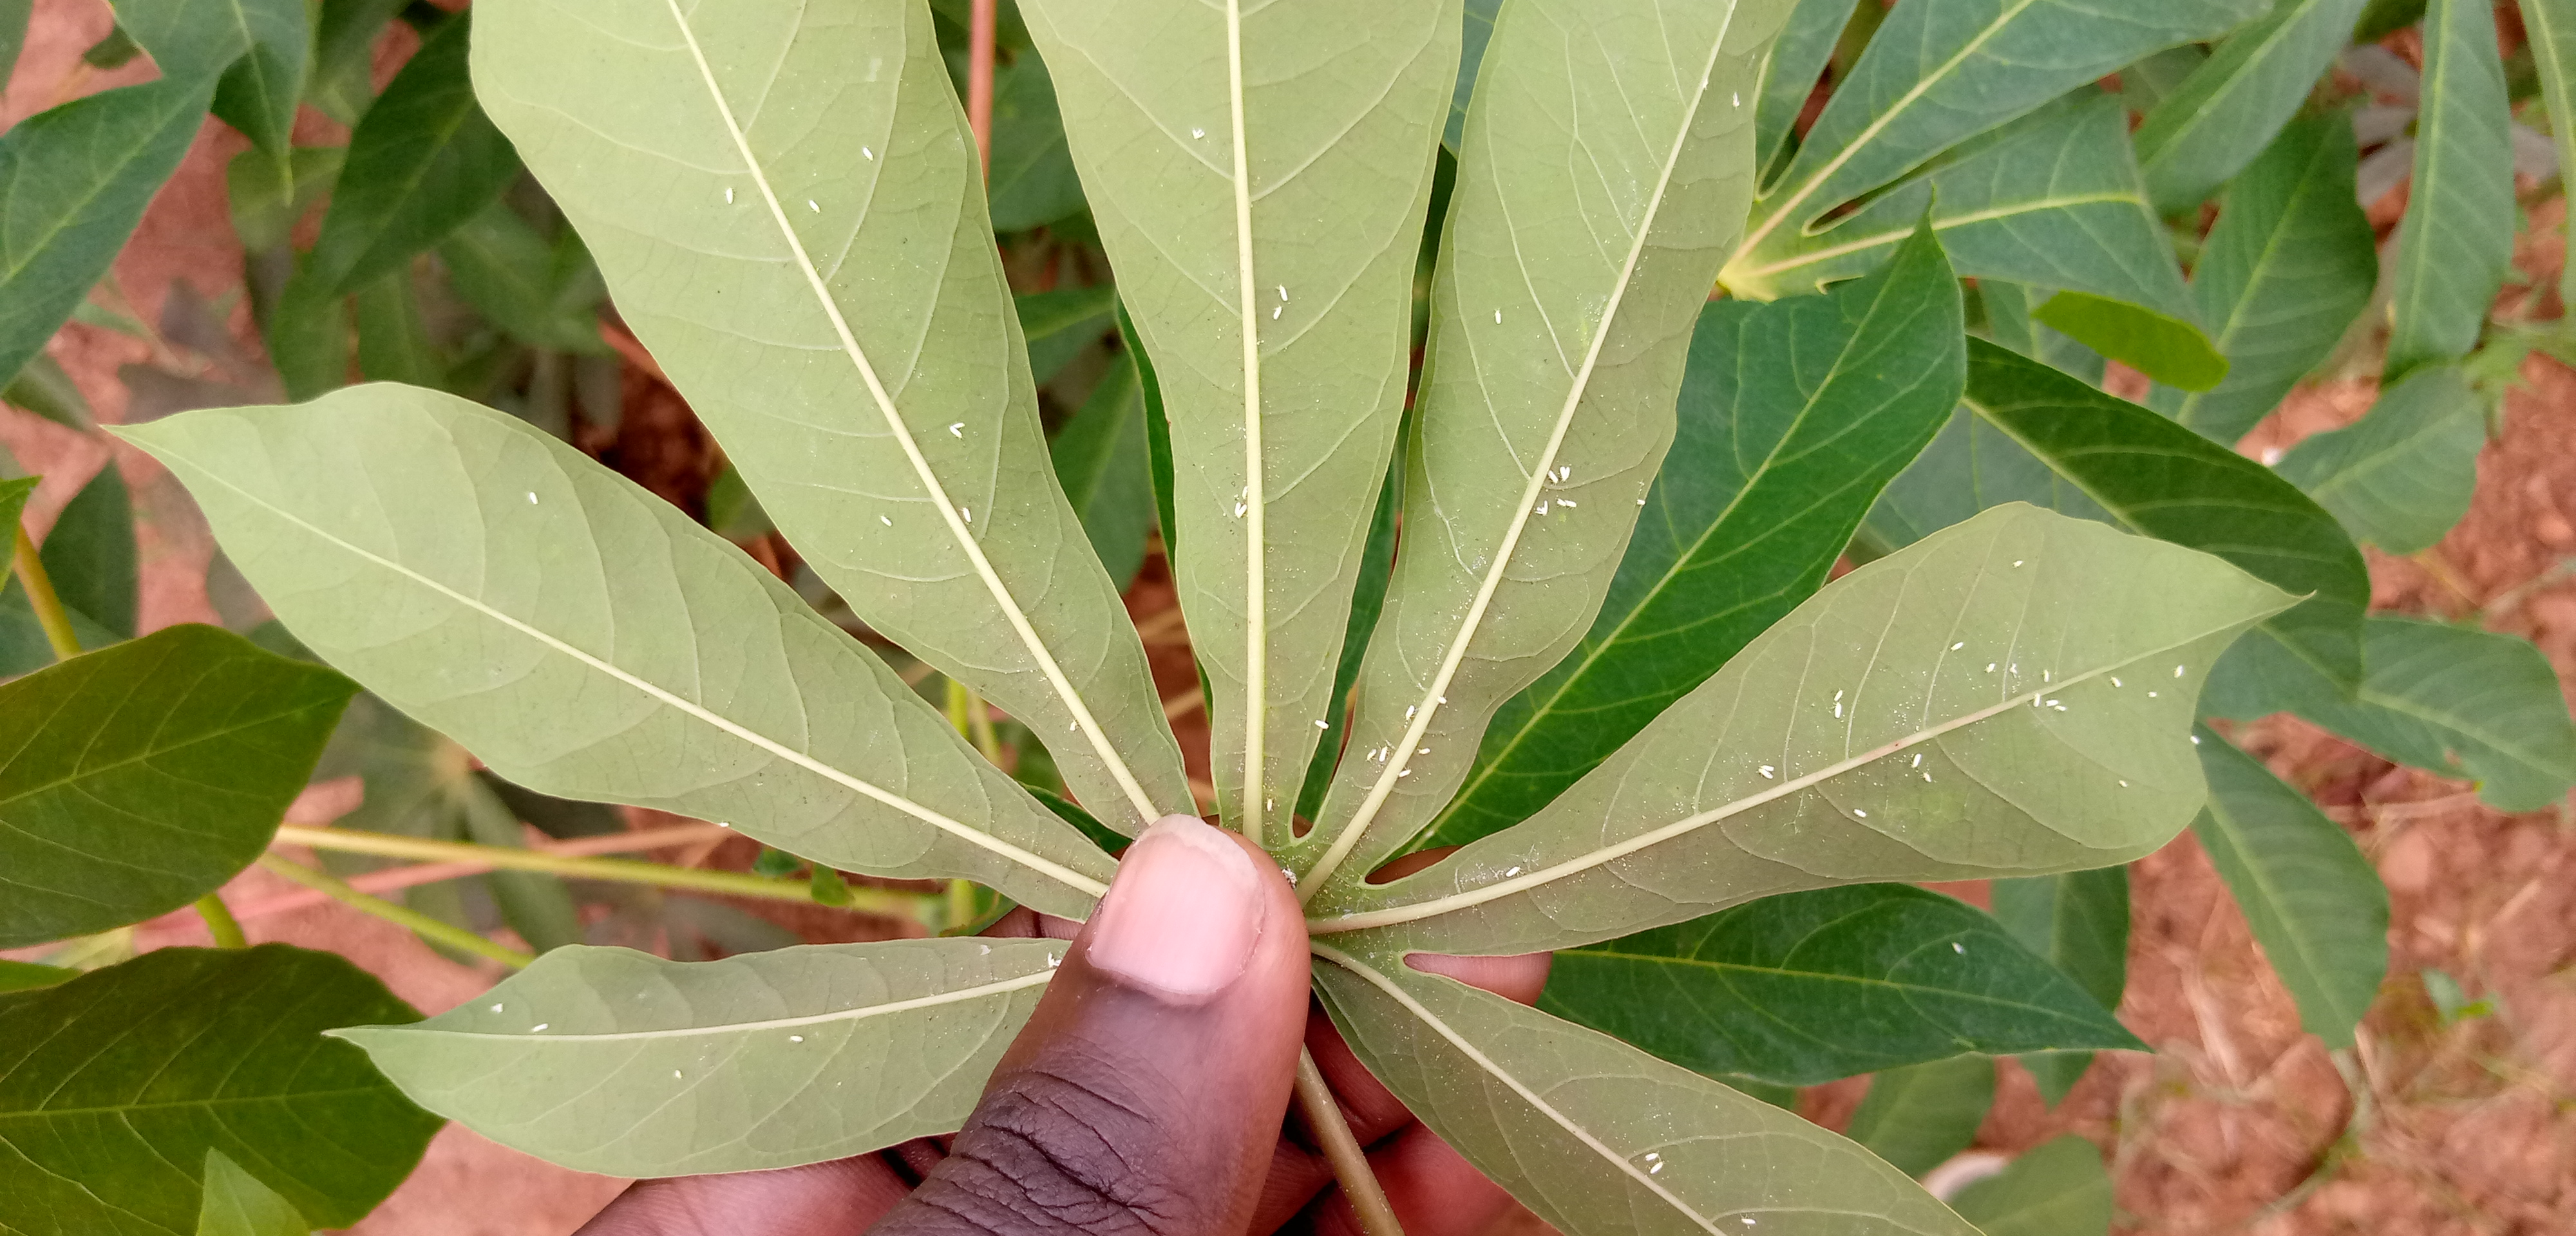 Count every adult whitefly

45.